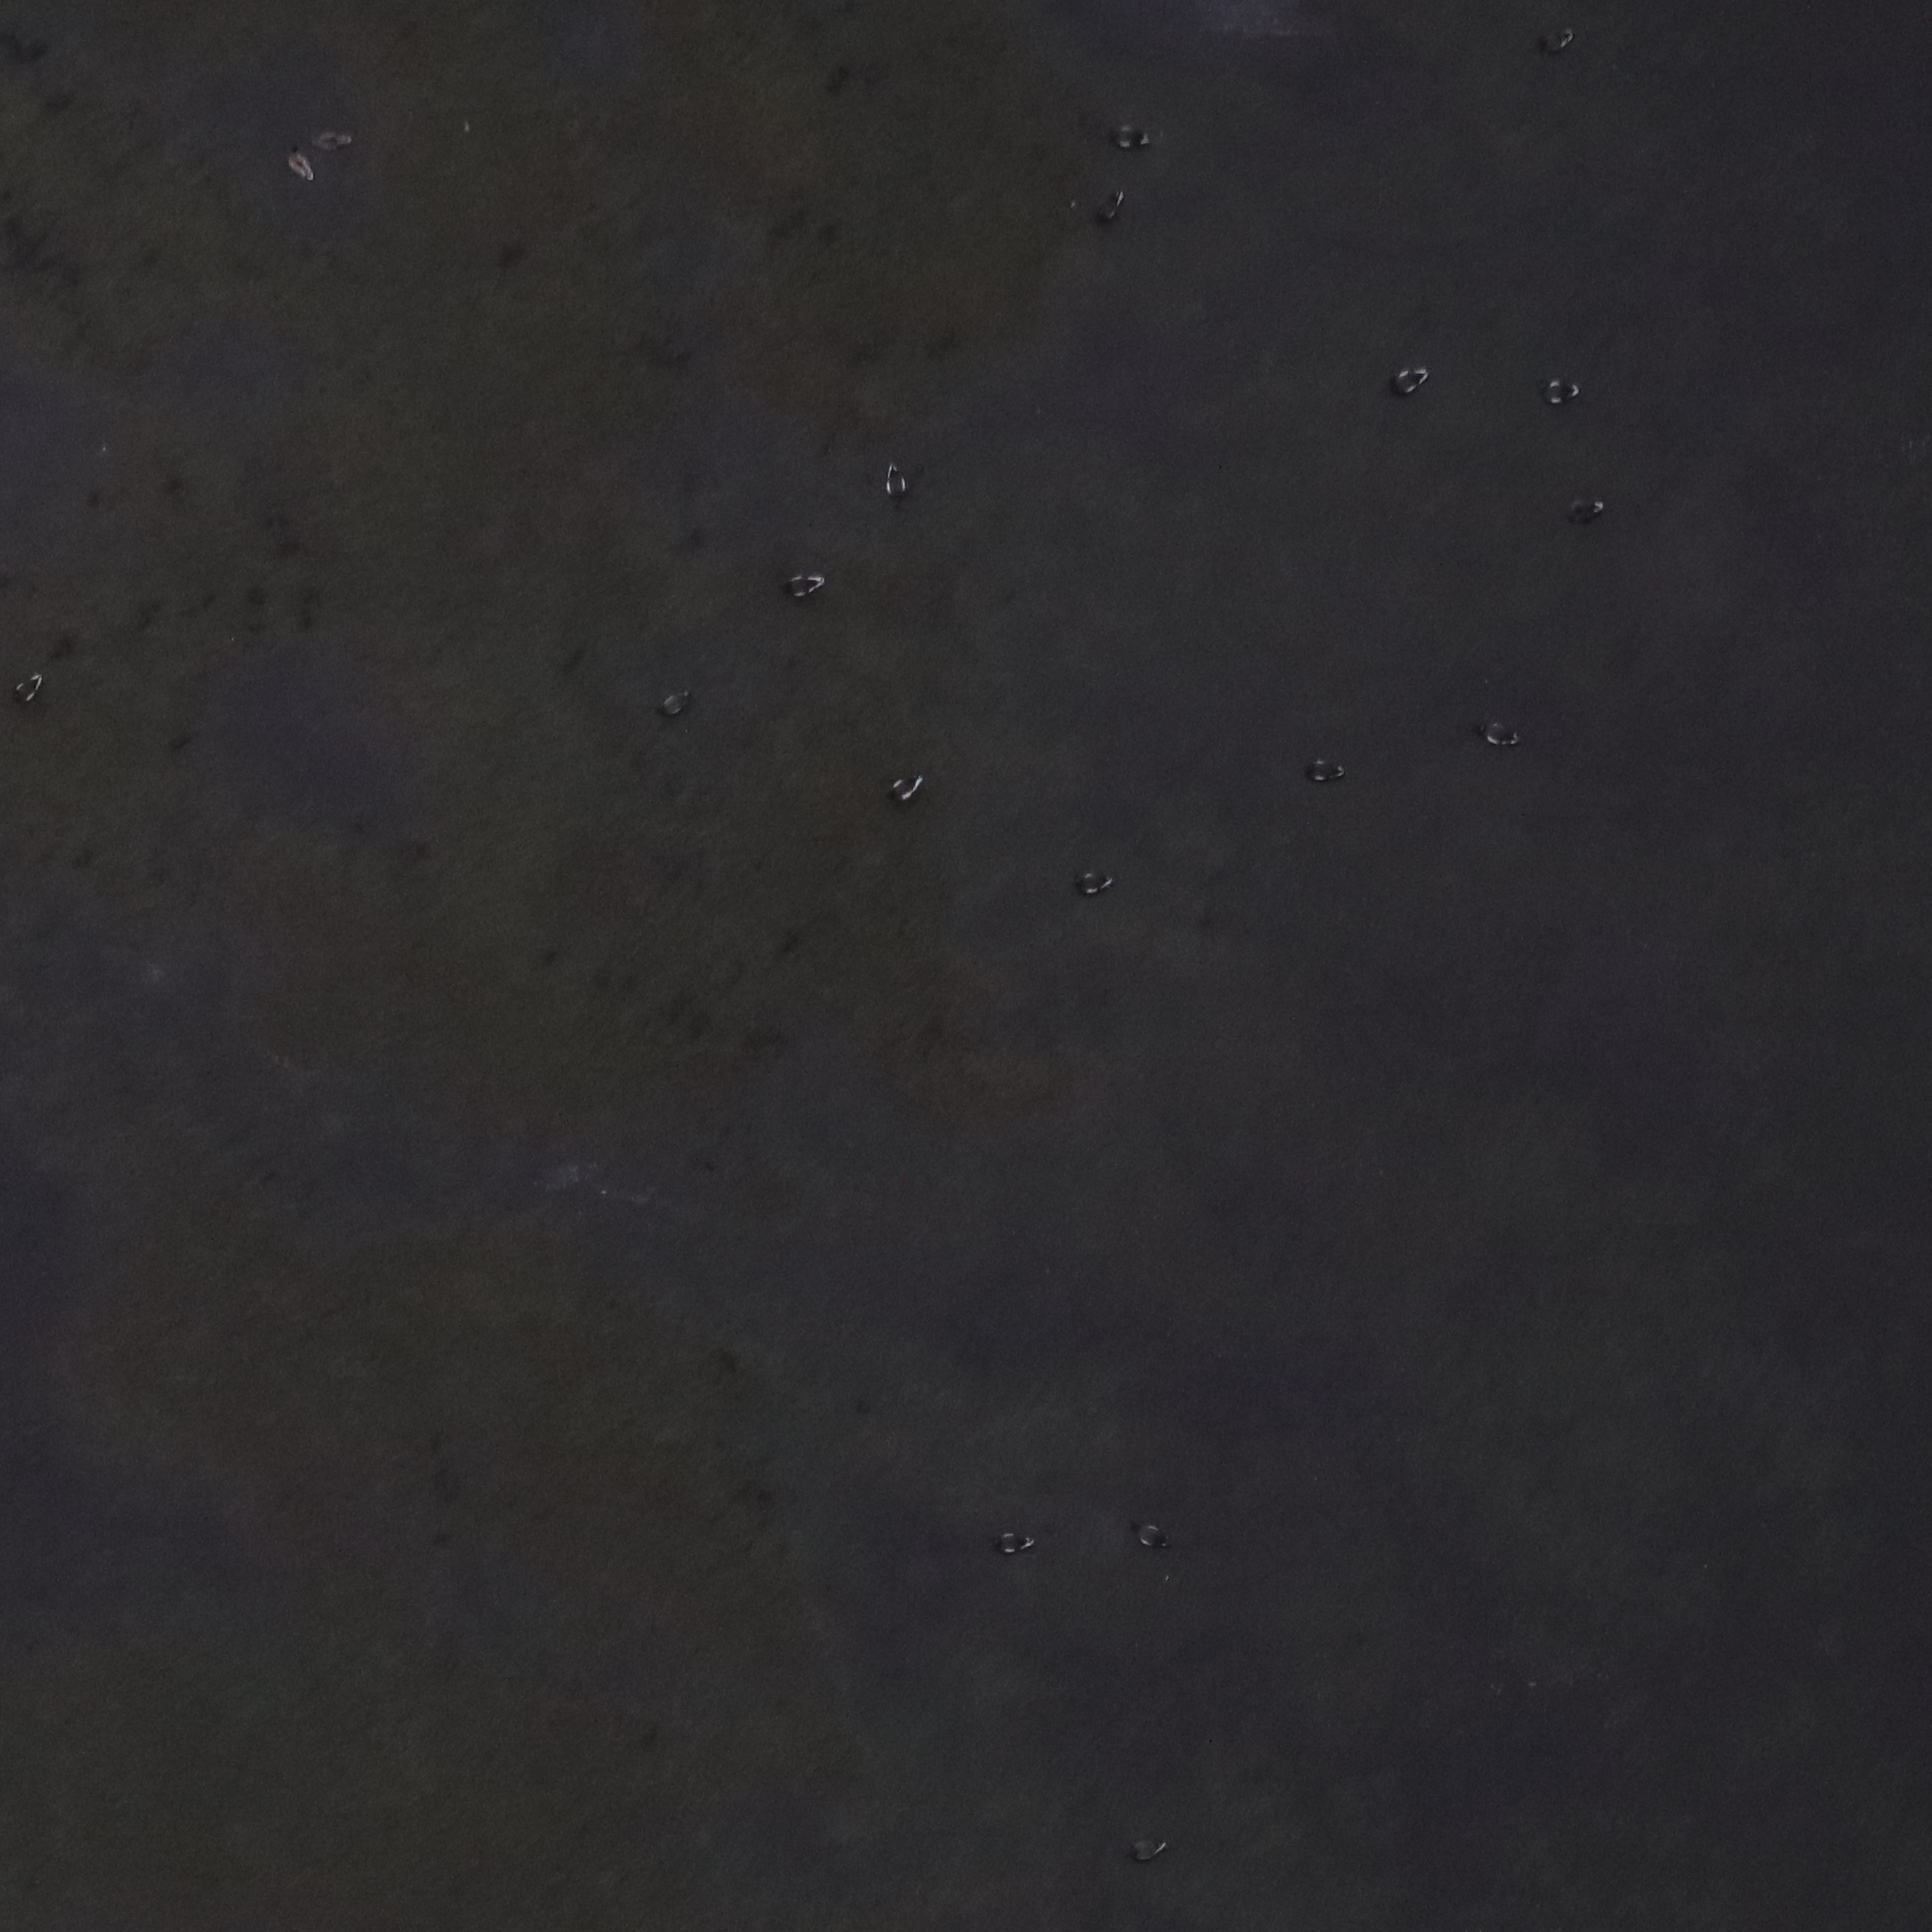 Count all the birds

19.